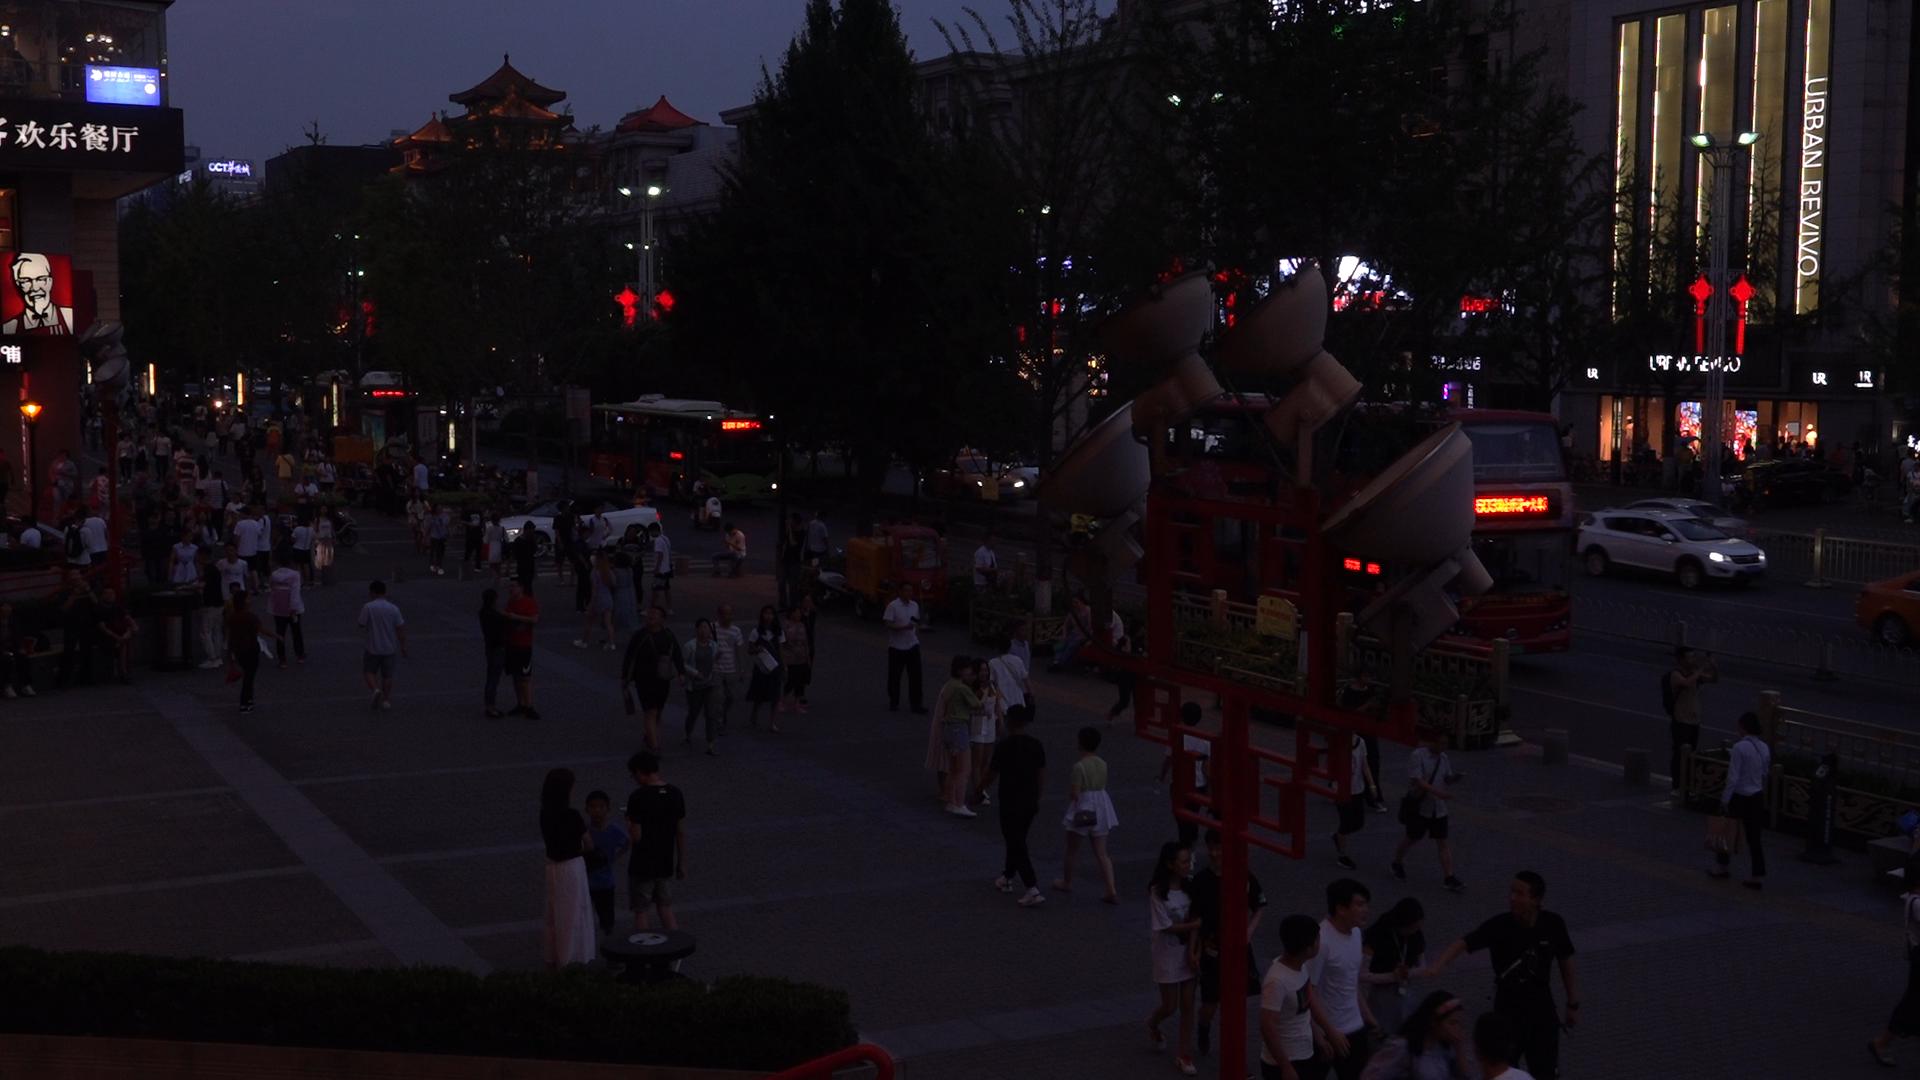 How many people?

120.